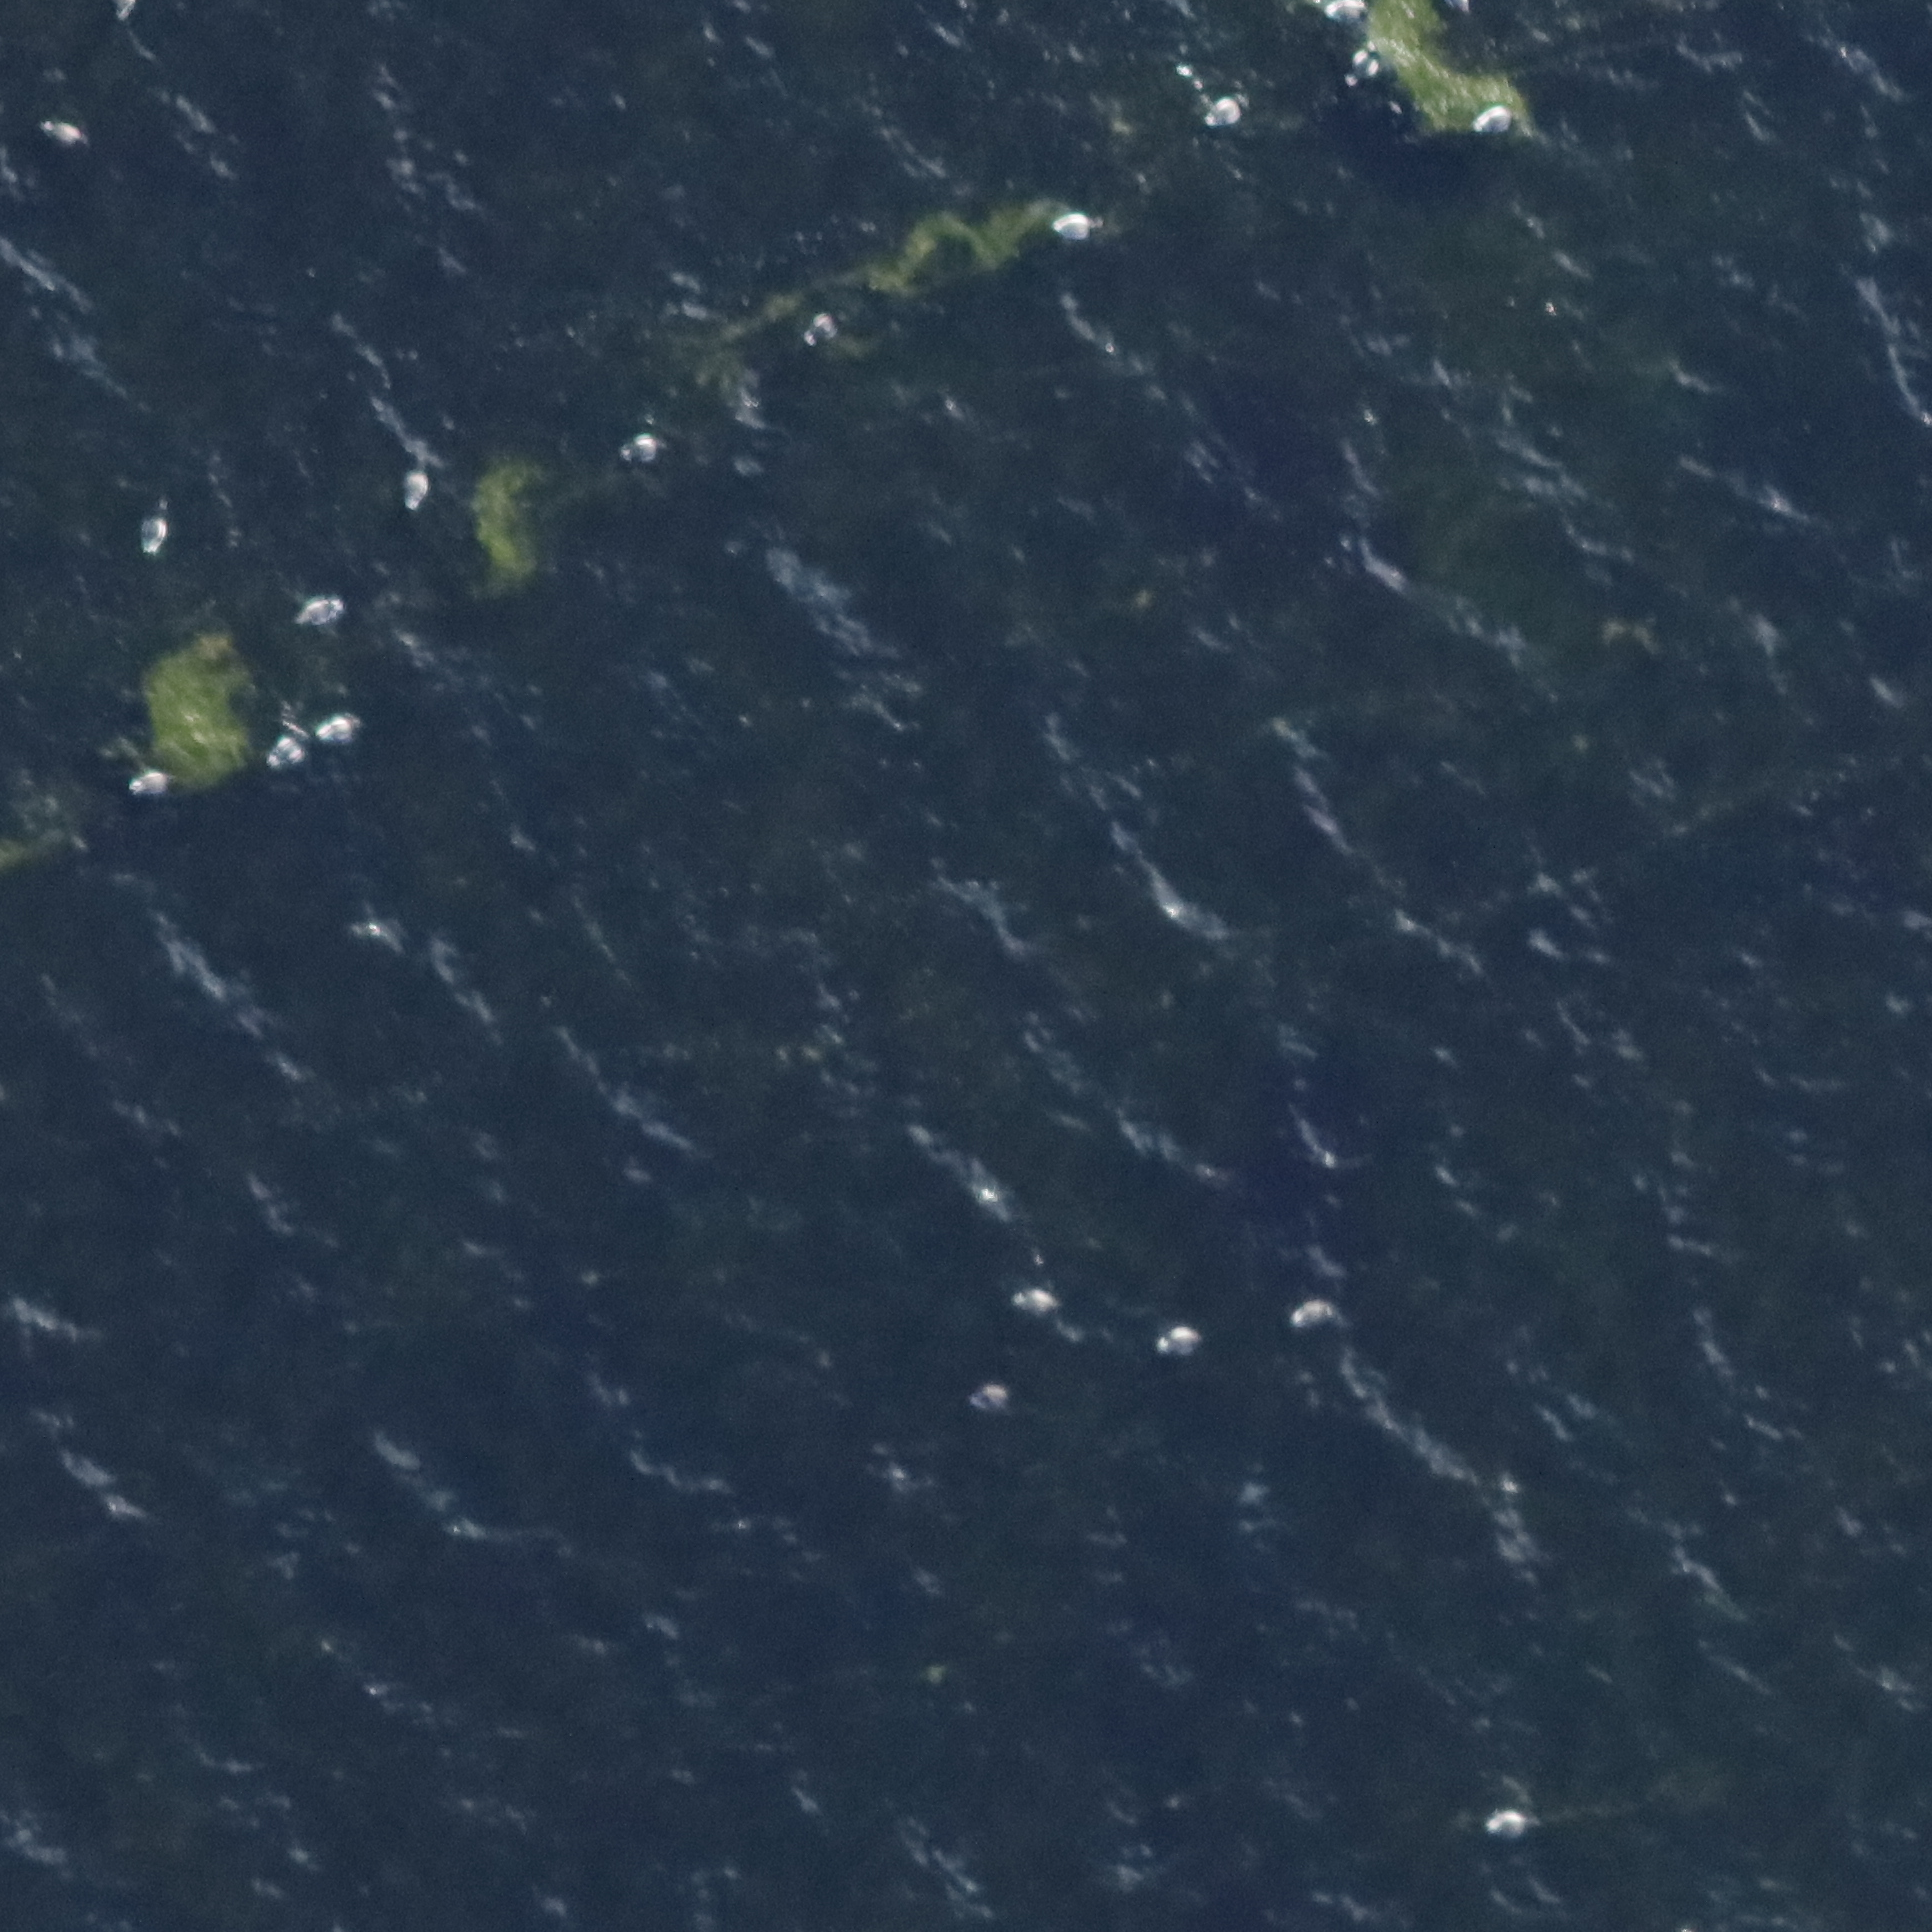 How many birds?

19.